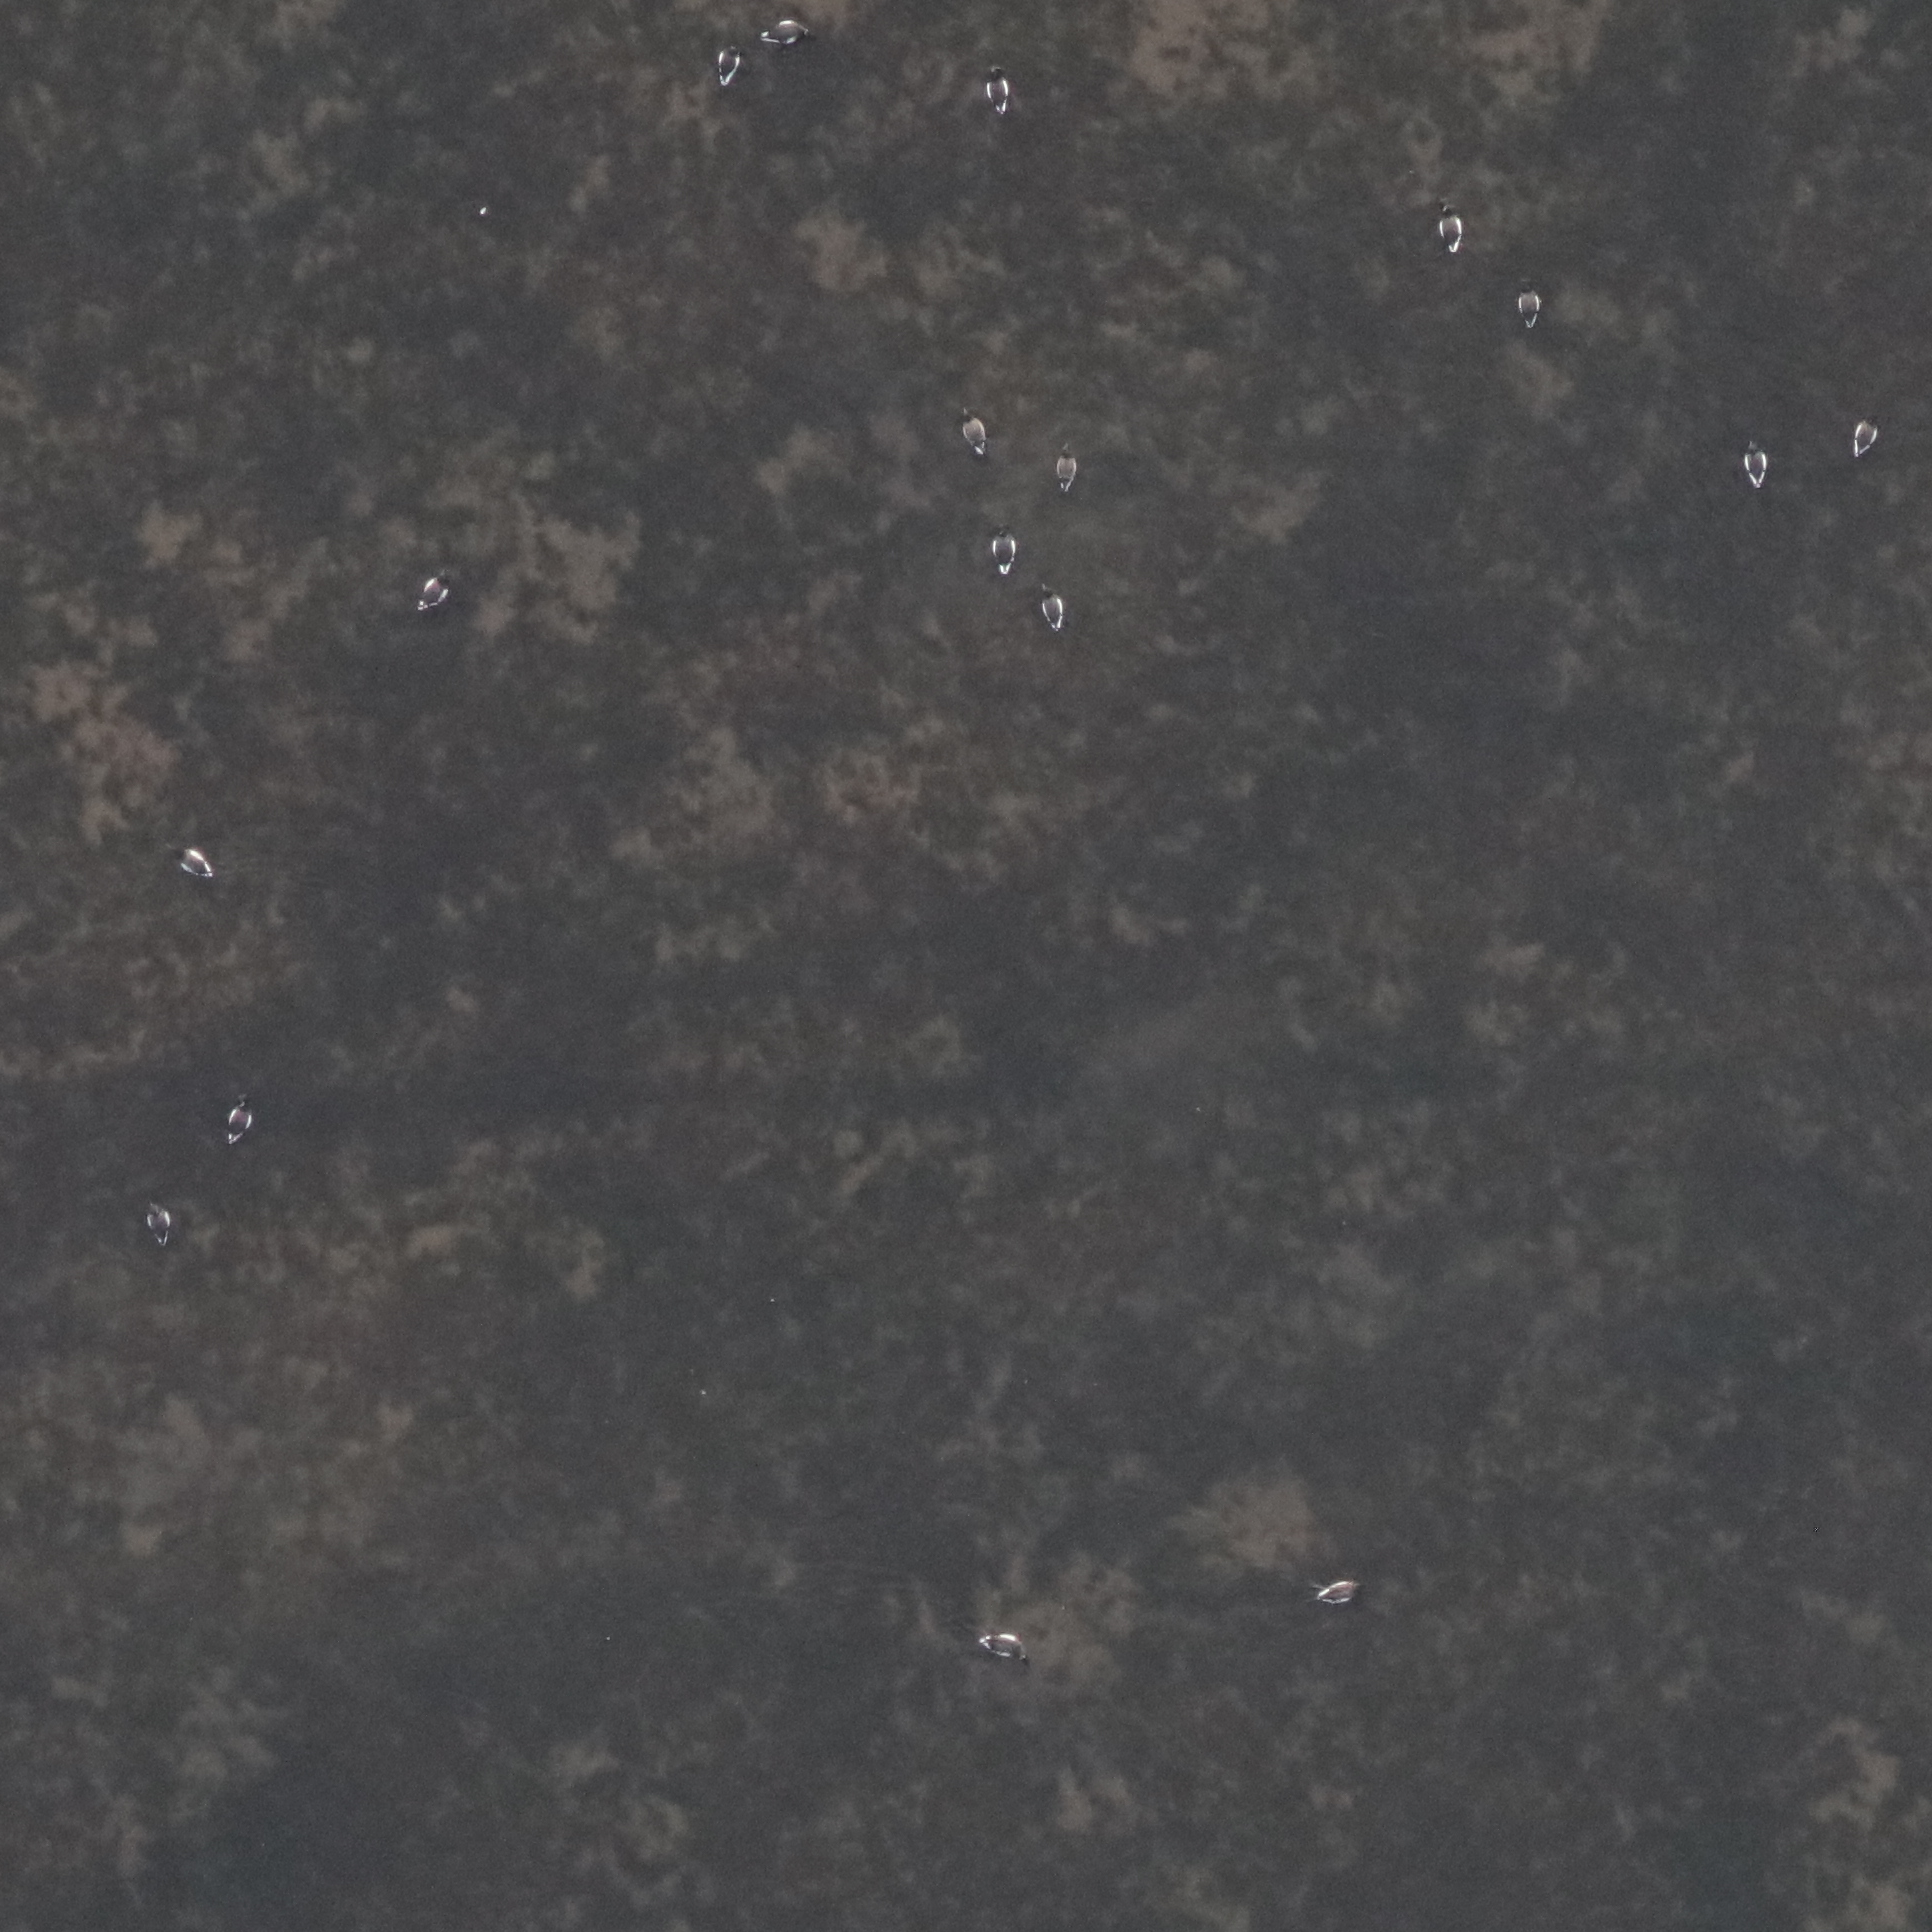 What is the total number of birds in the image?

17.